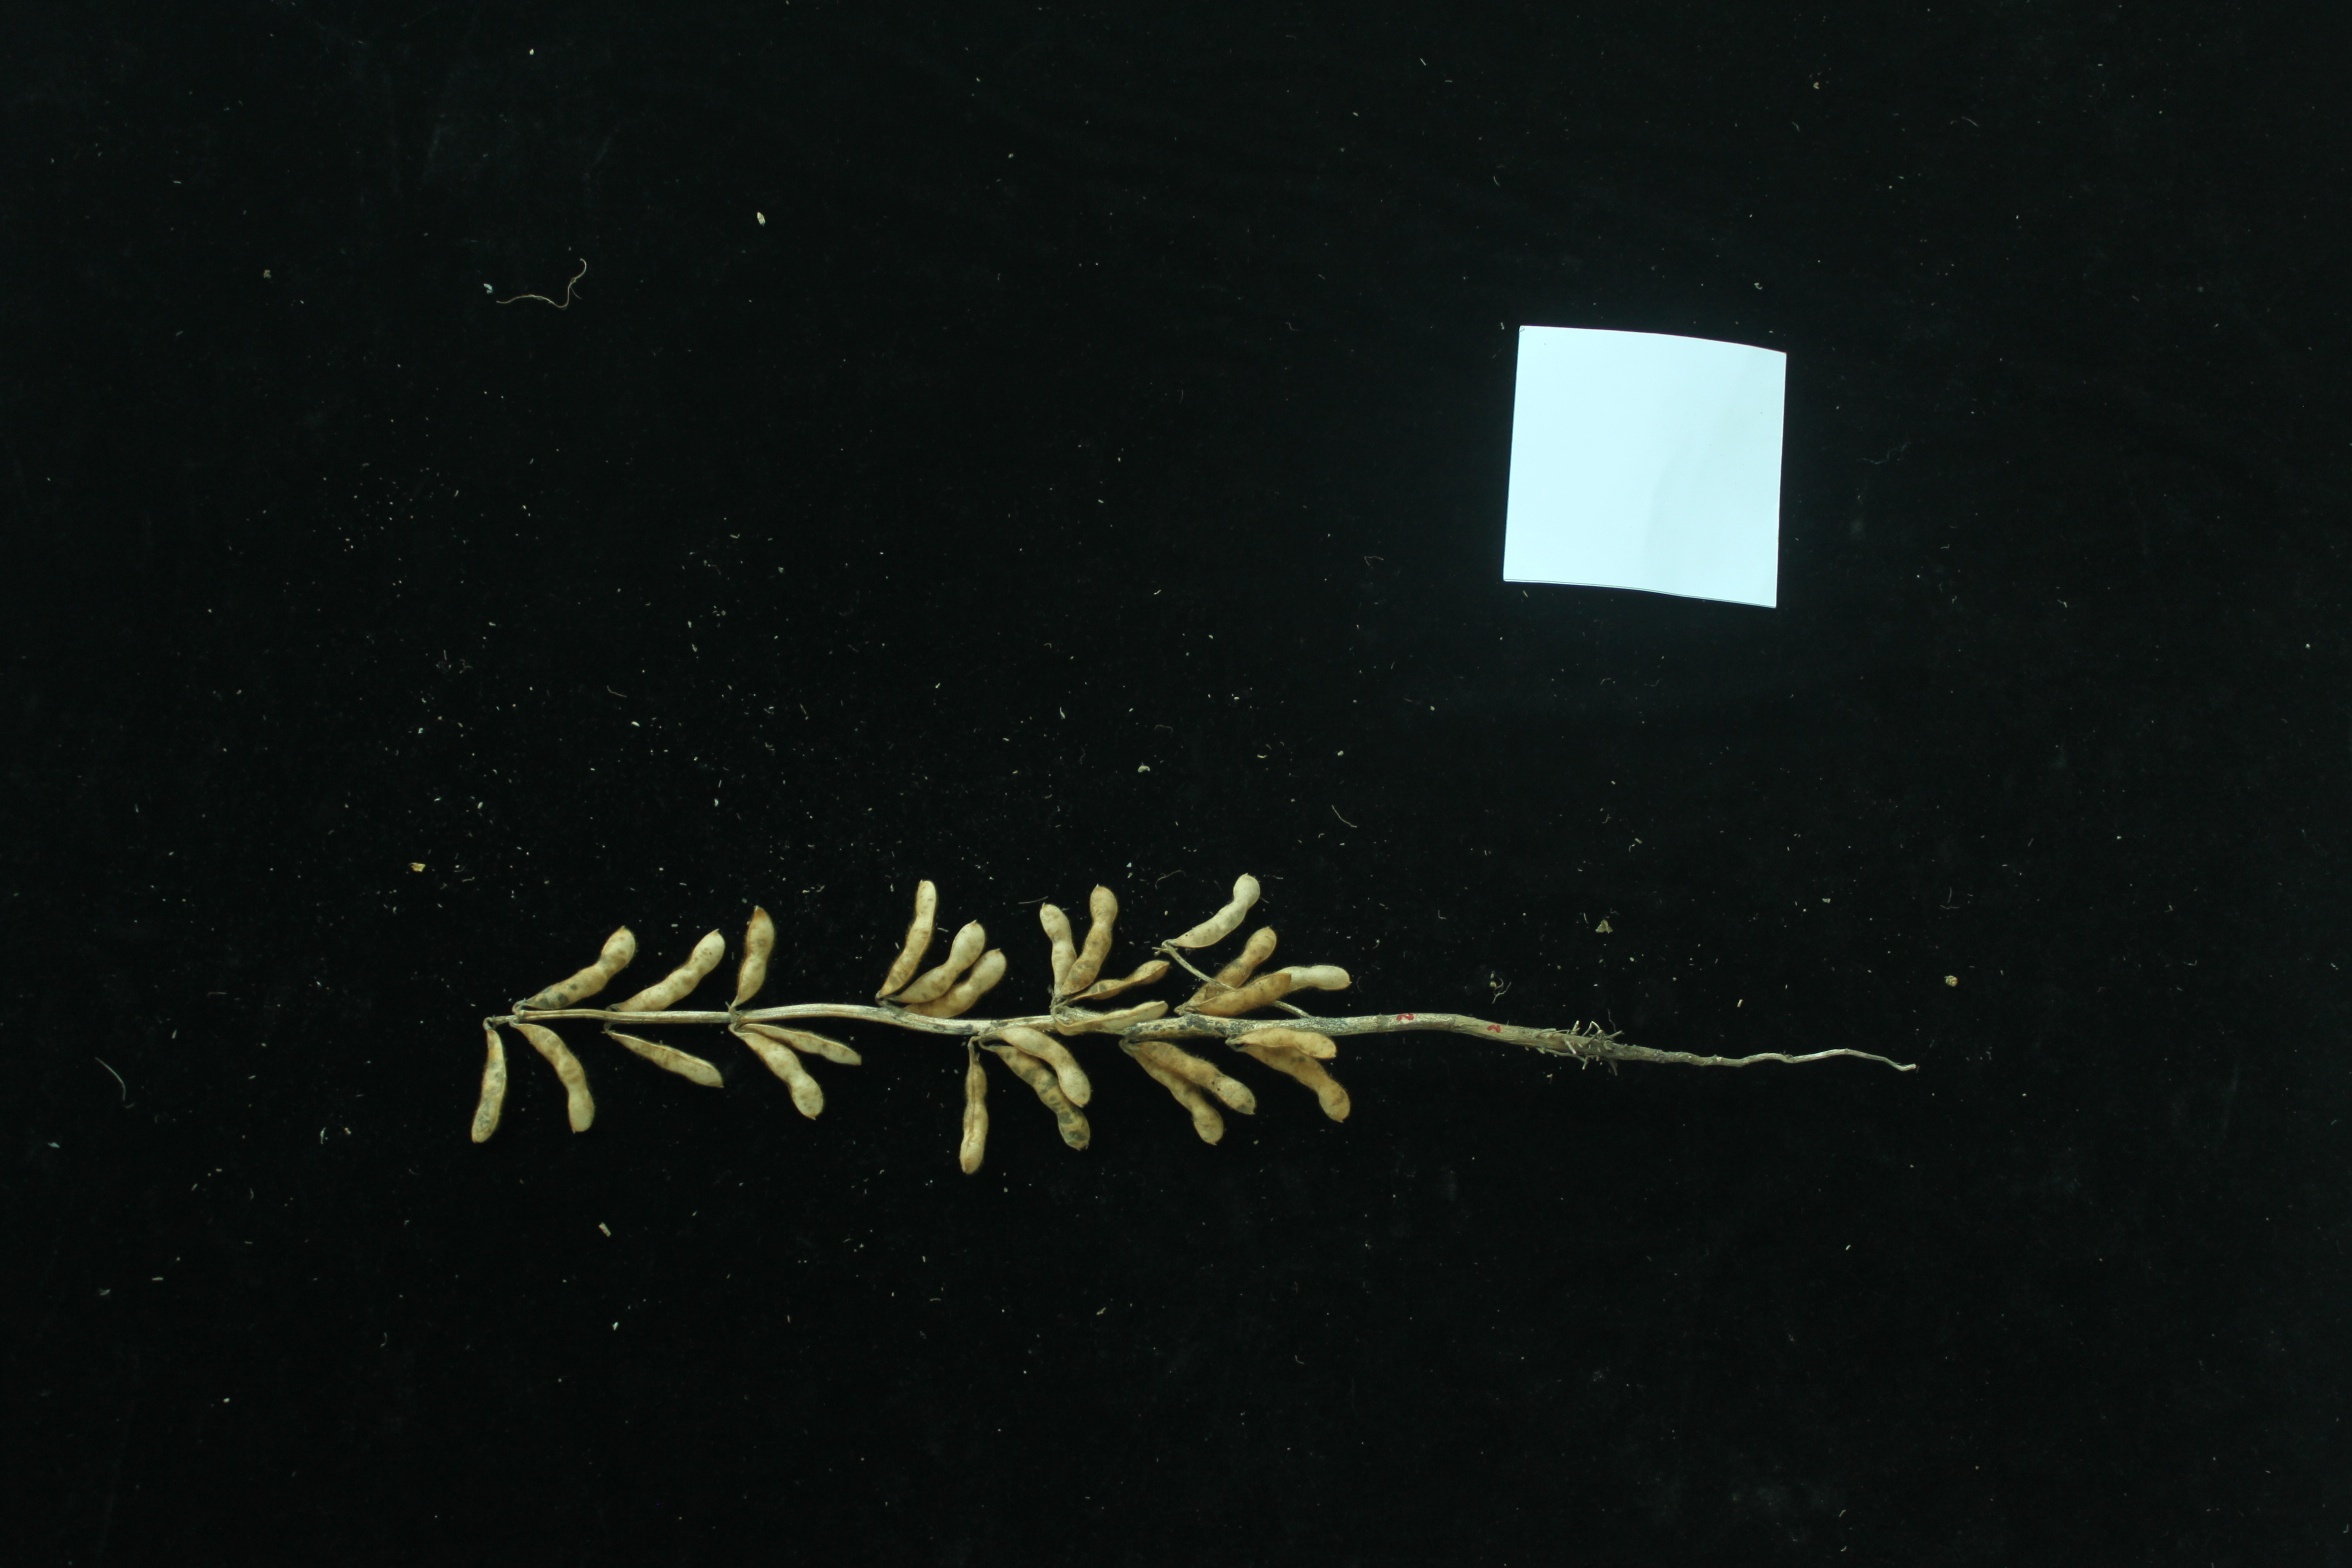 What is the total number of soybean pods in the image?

25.